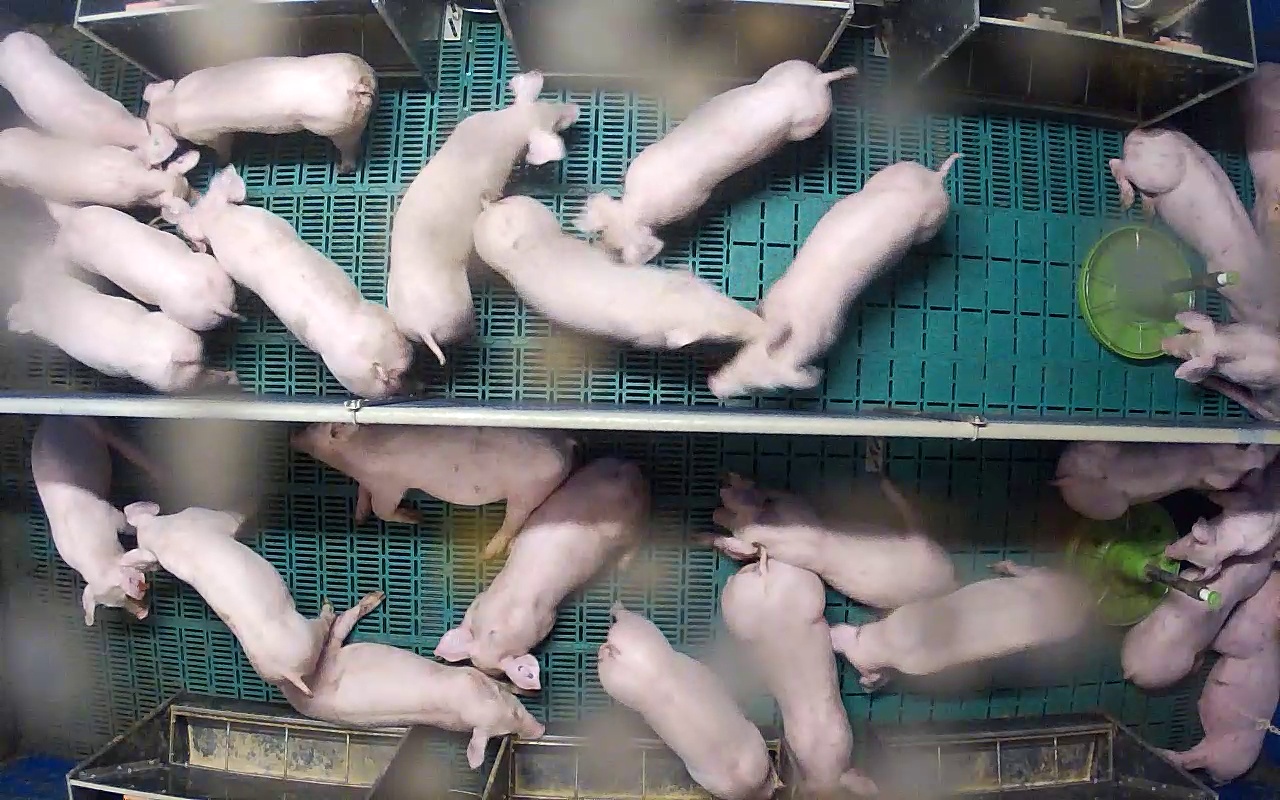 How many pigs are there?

26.